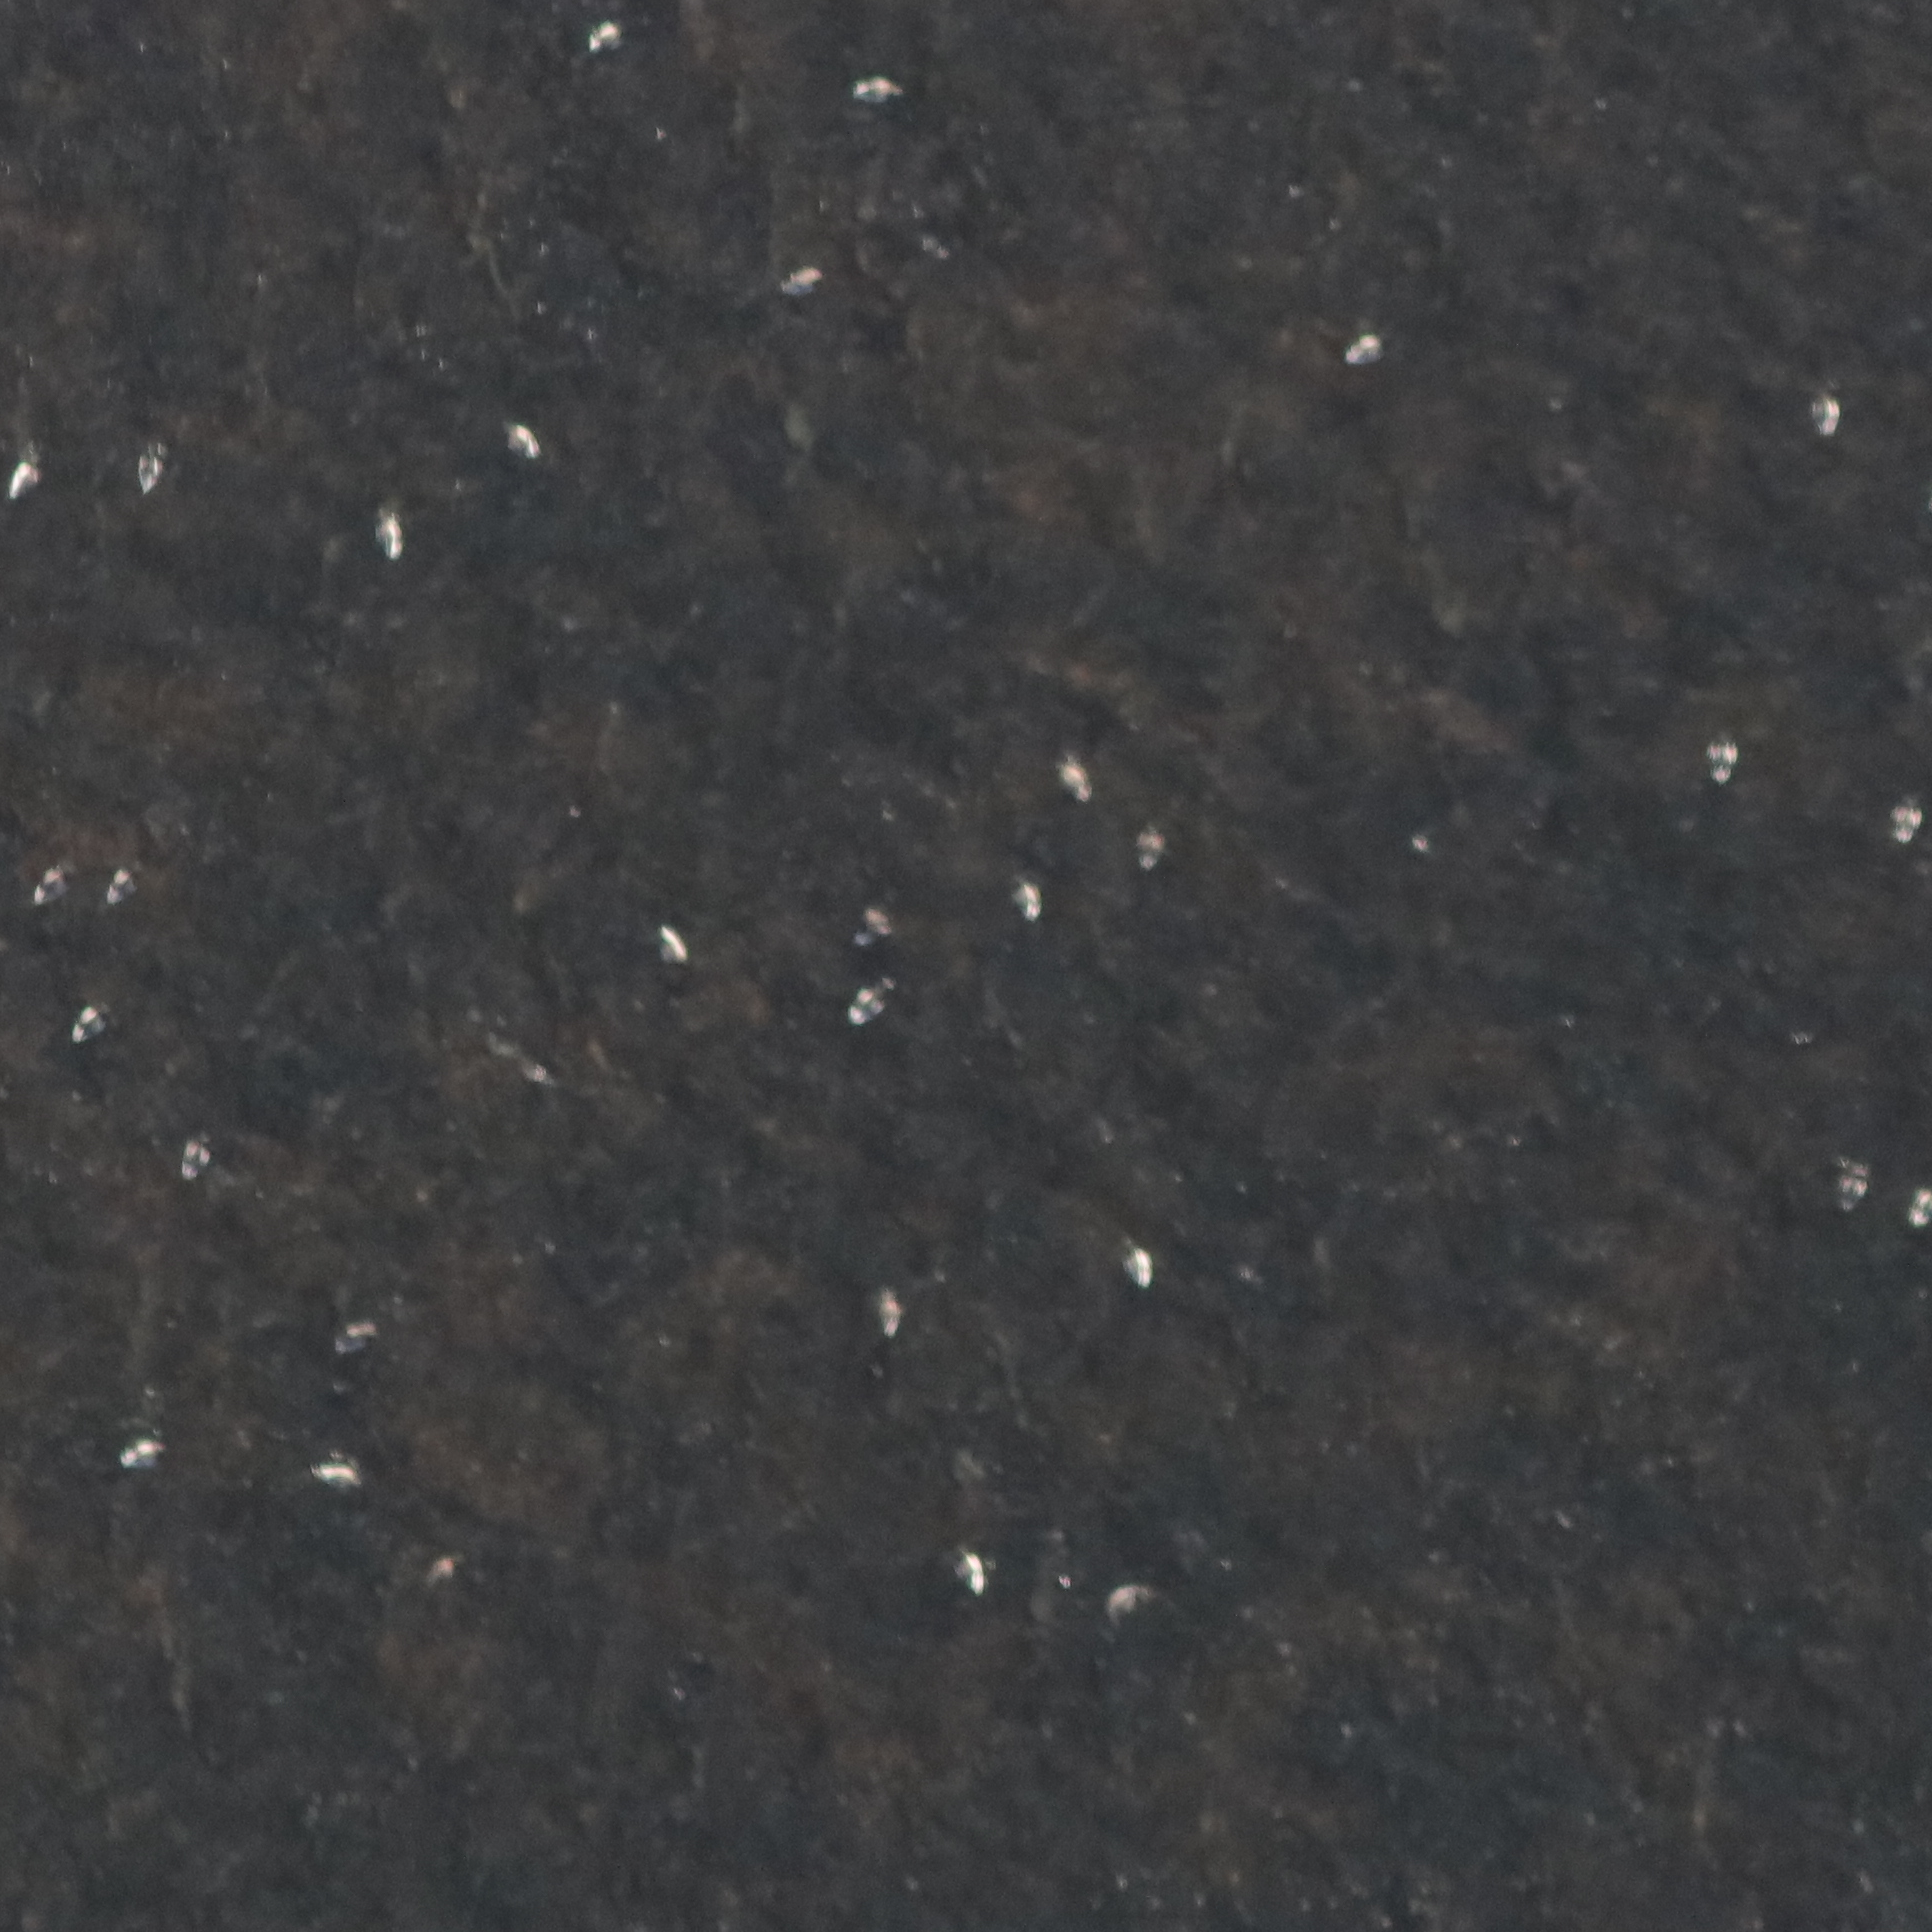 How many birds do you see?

31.